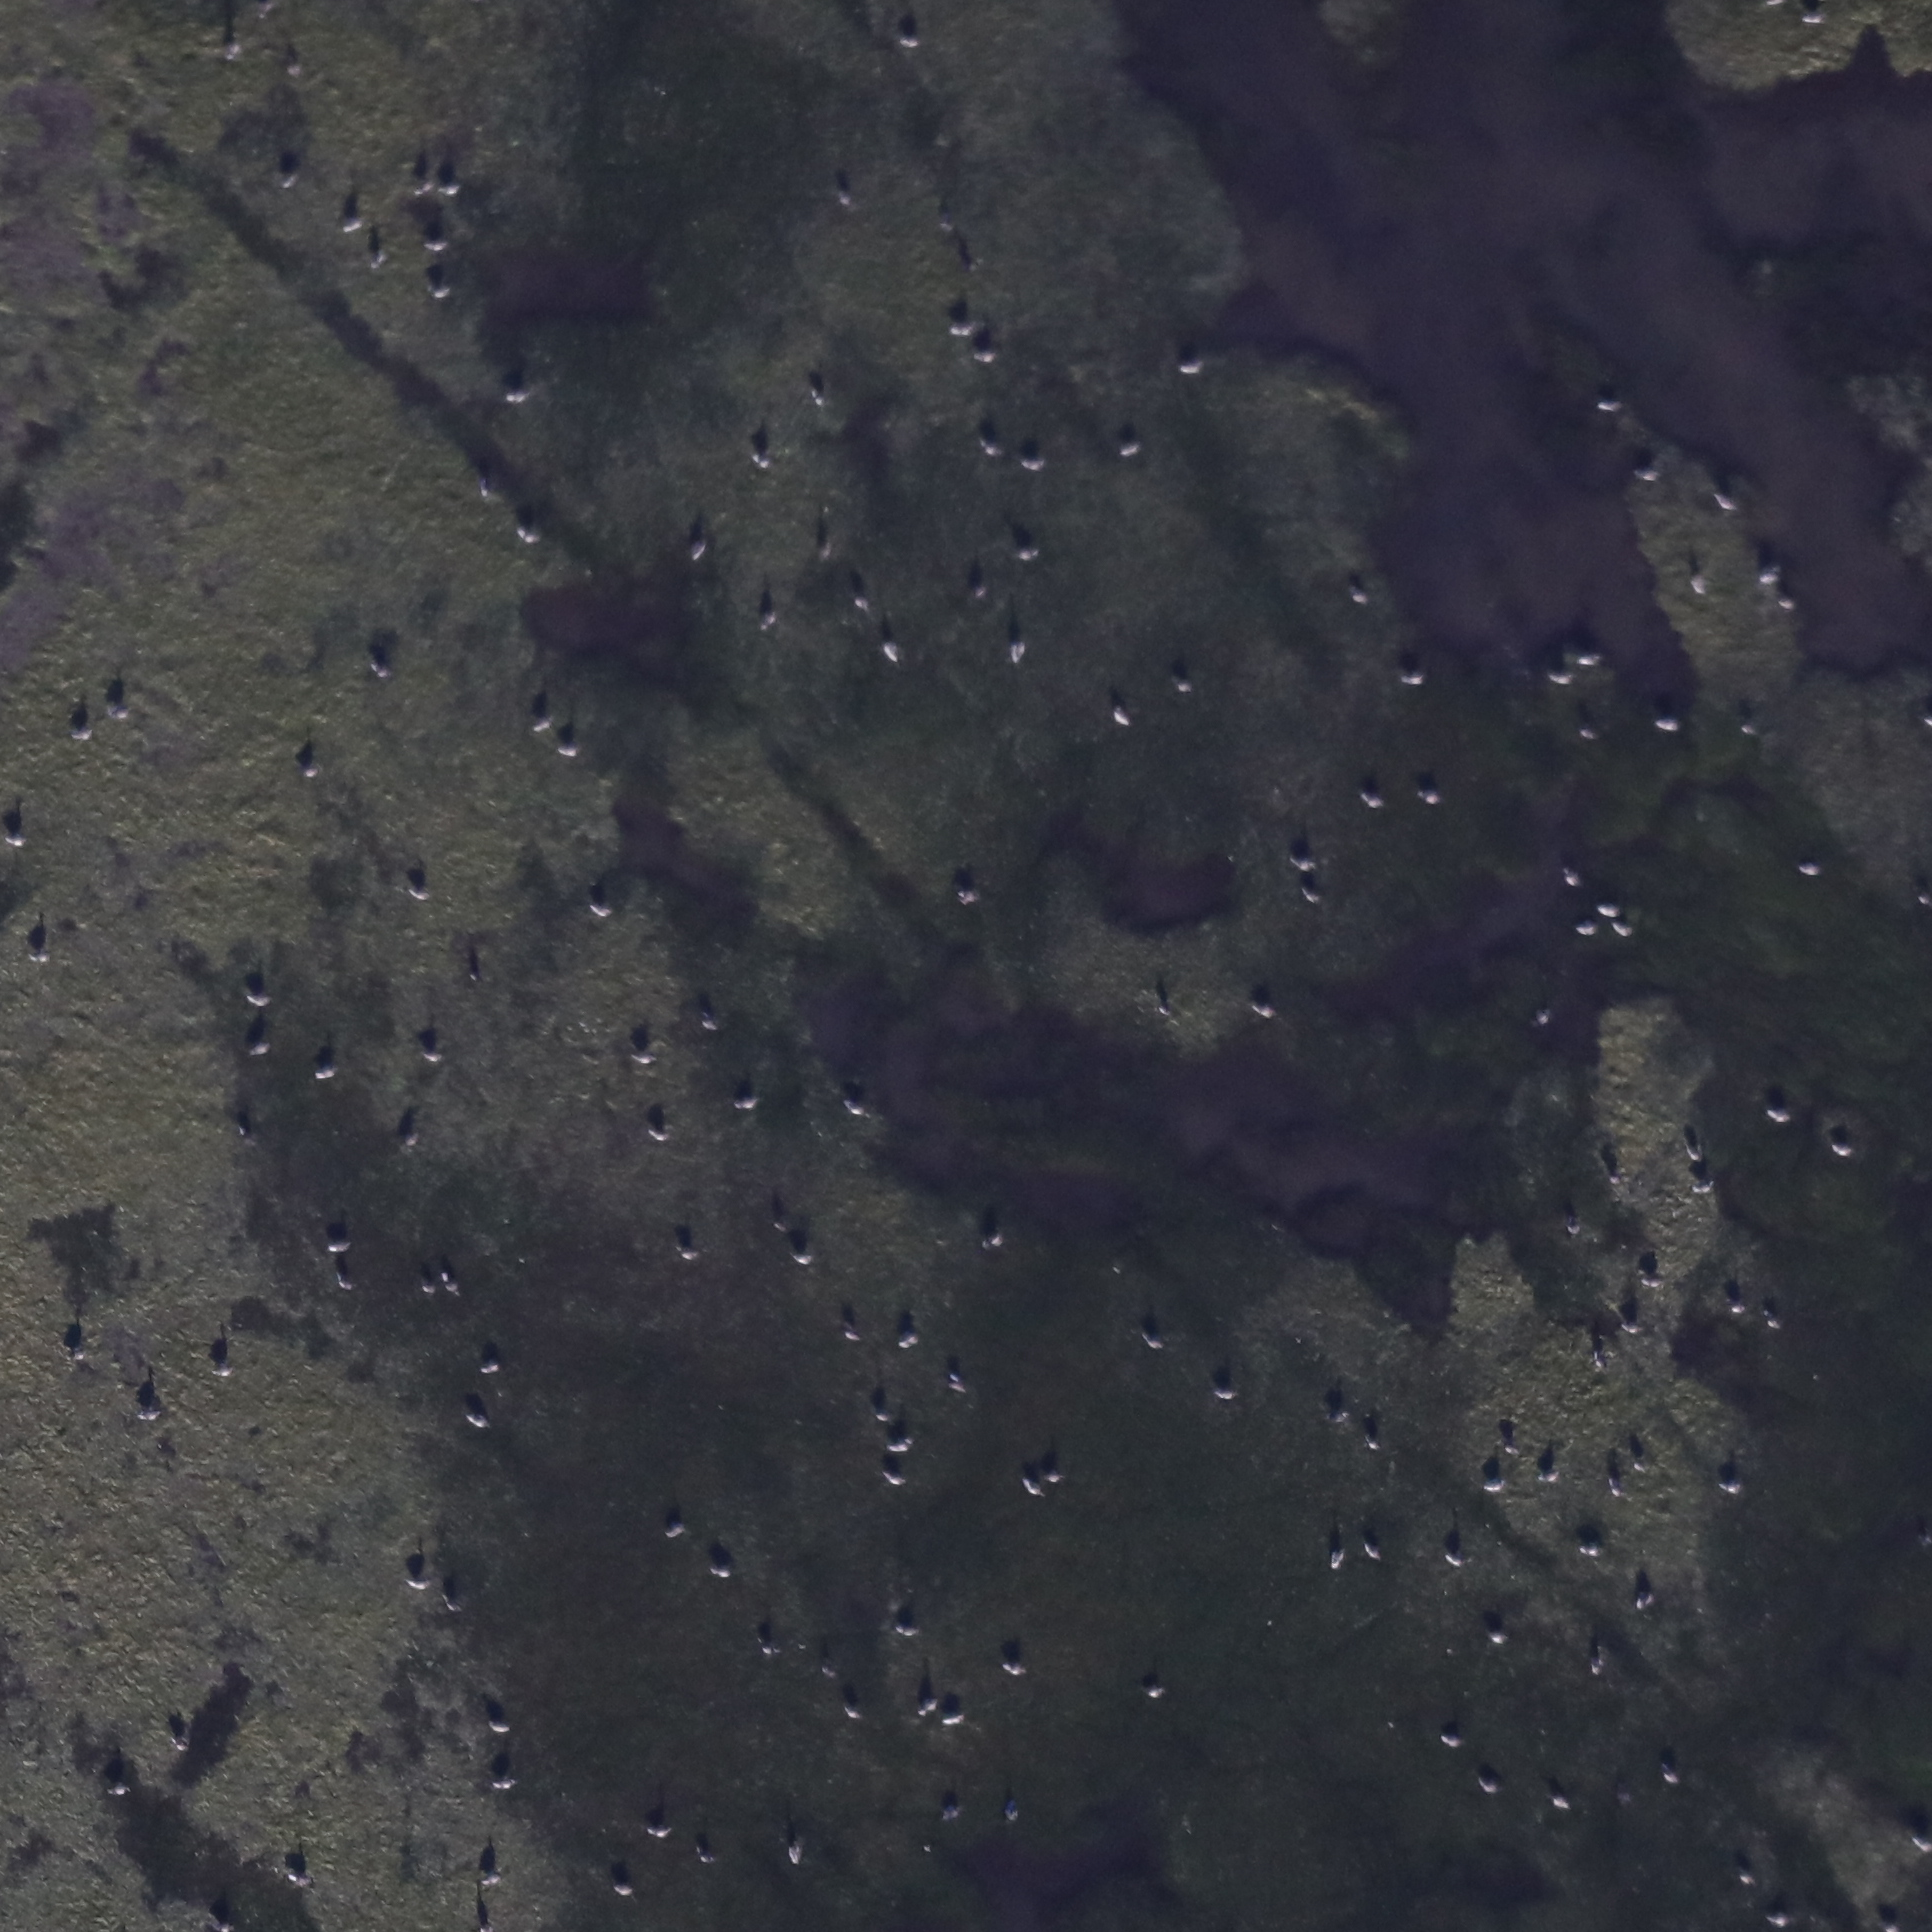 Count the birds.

163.